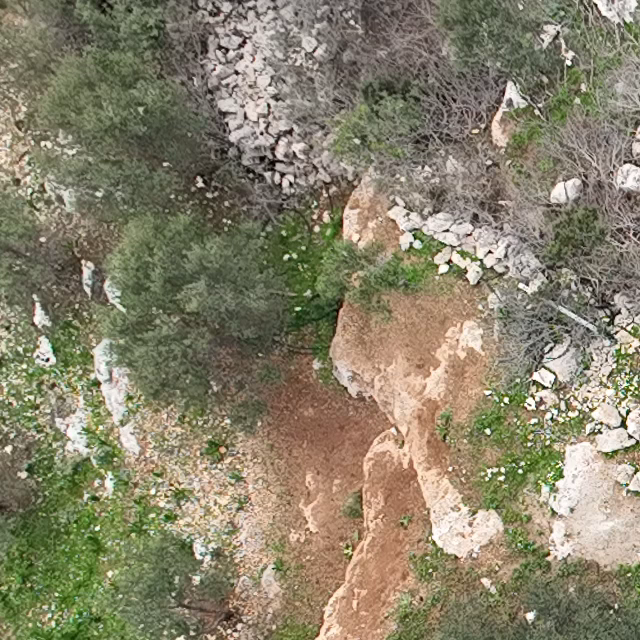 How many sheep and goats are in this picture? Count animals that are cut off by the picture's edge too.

0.